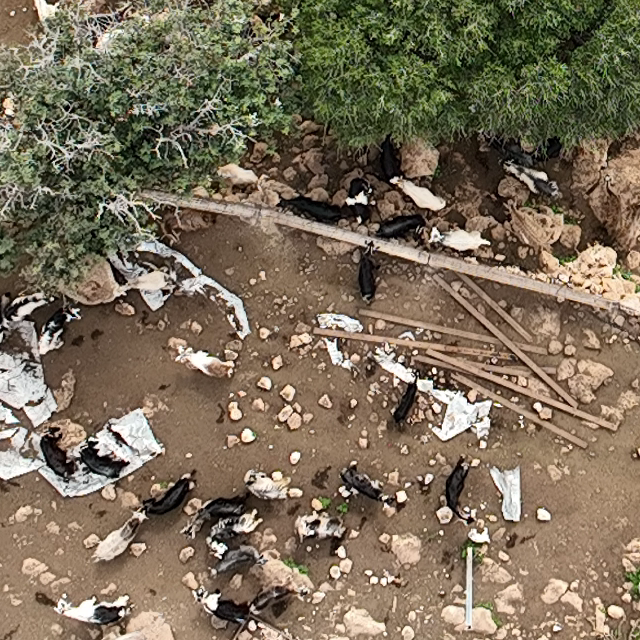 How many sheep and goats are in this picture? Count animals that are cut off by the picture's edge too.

34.